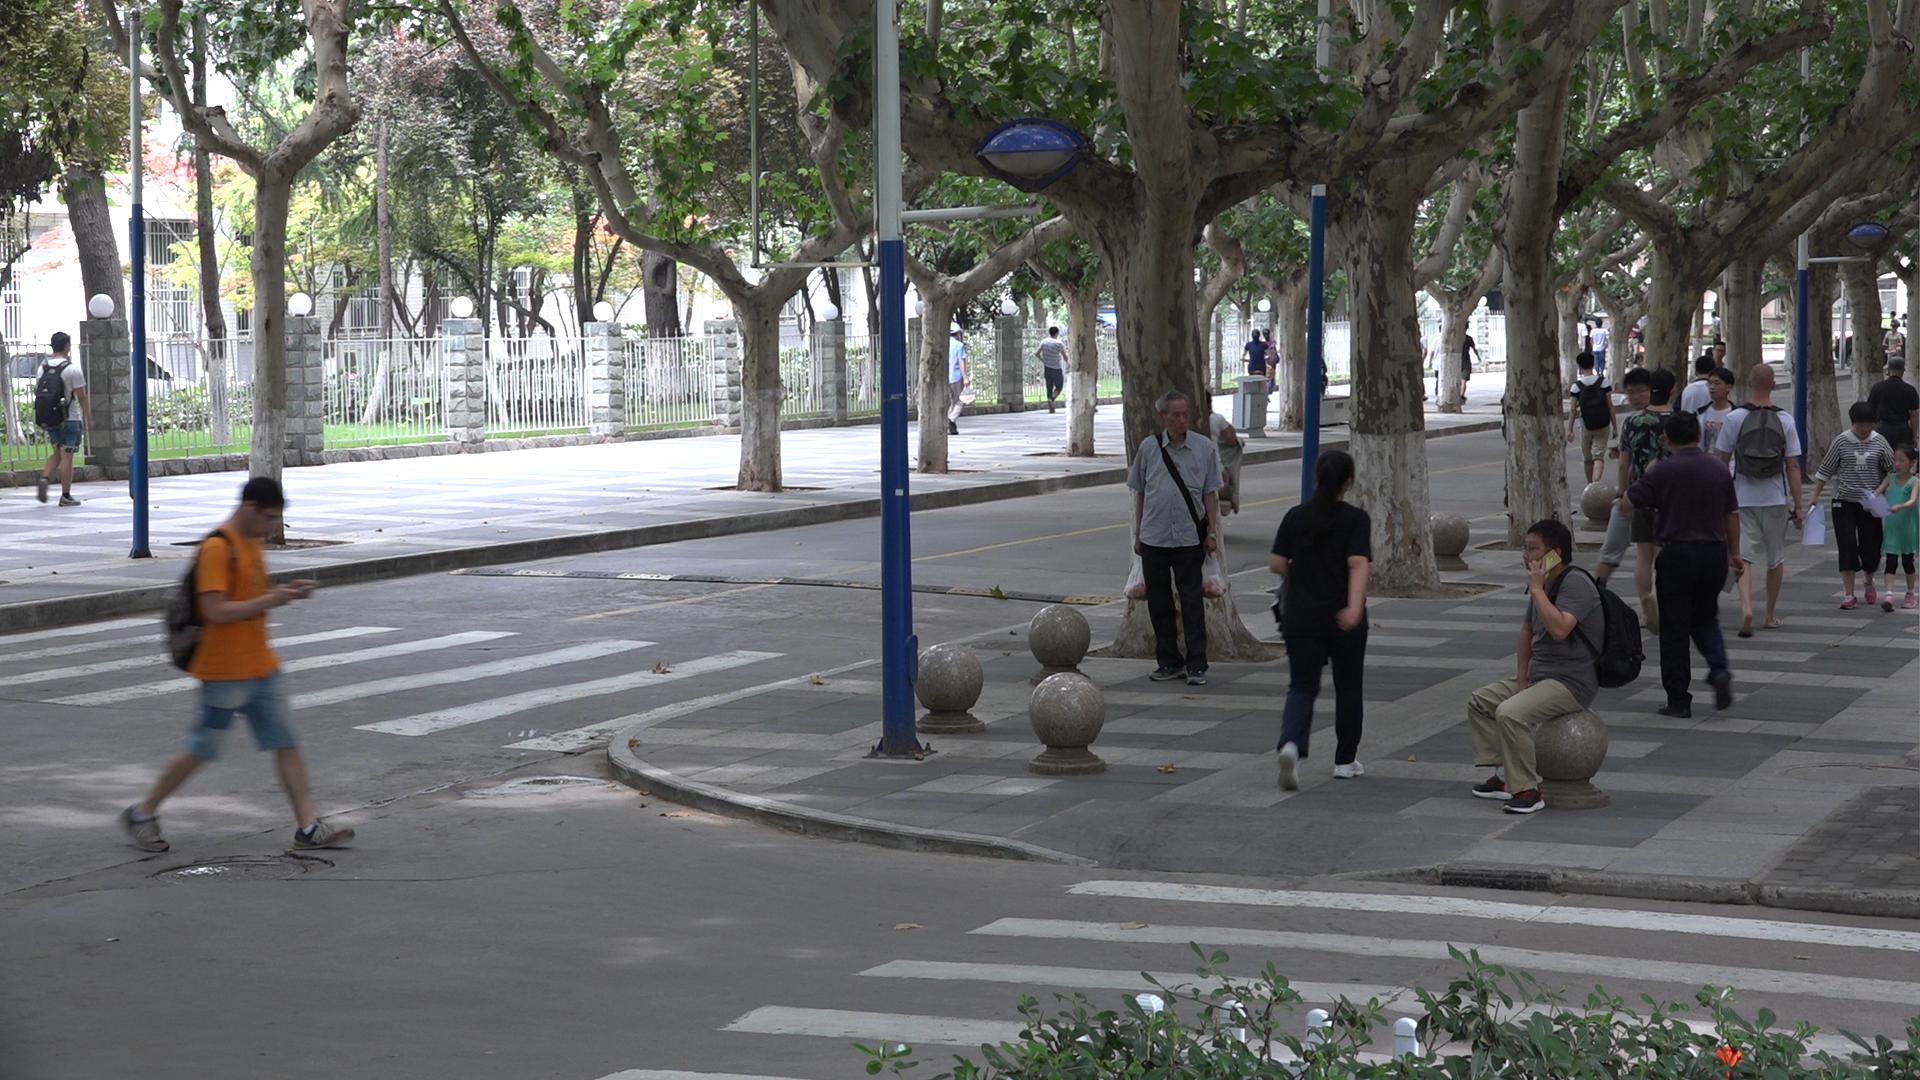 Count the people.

33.